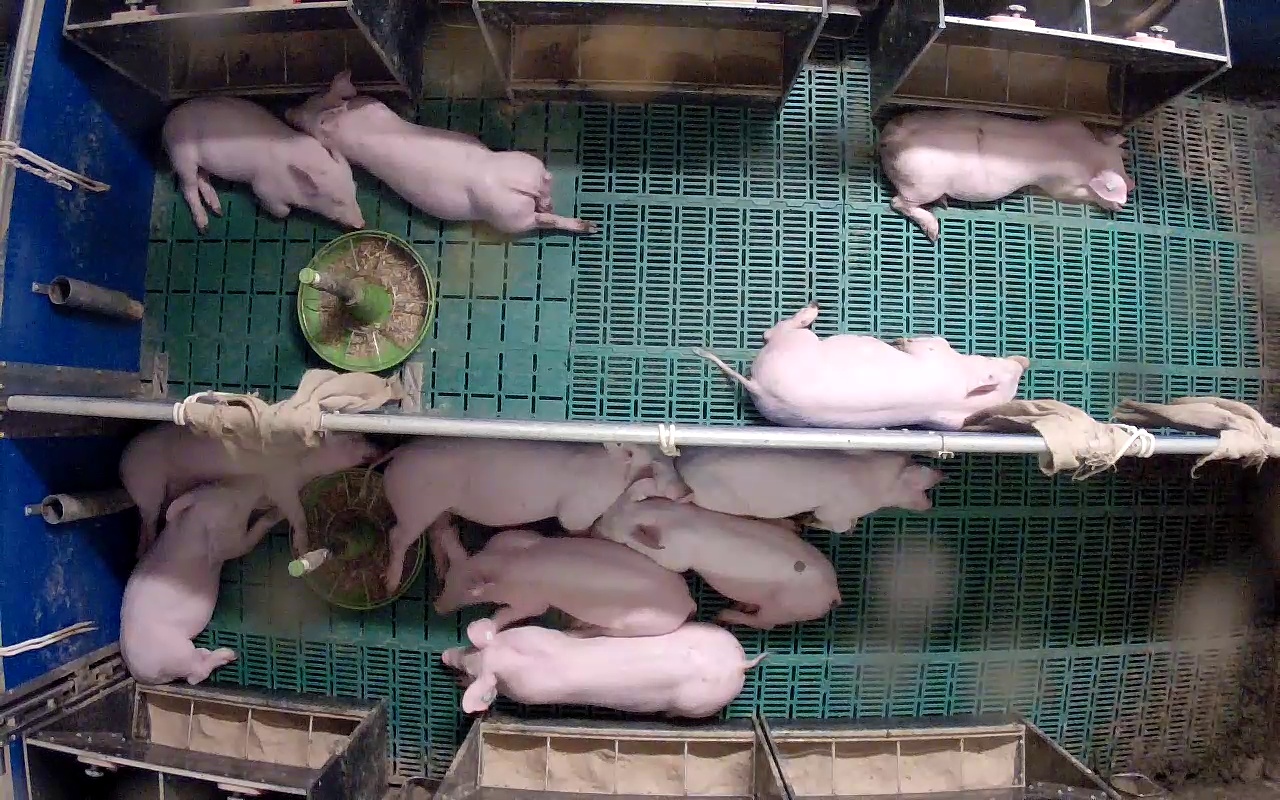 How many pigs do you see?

11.